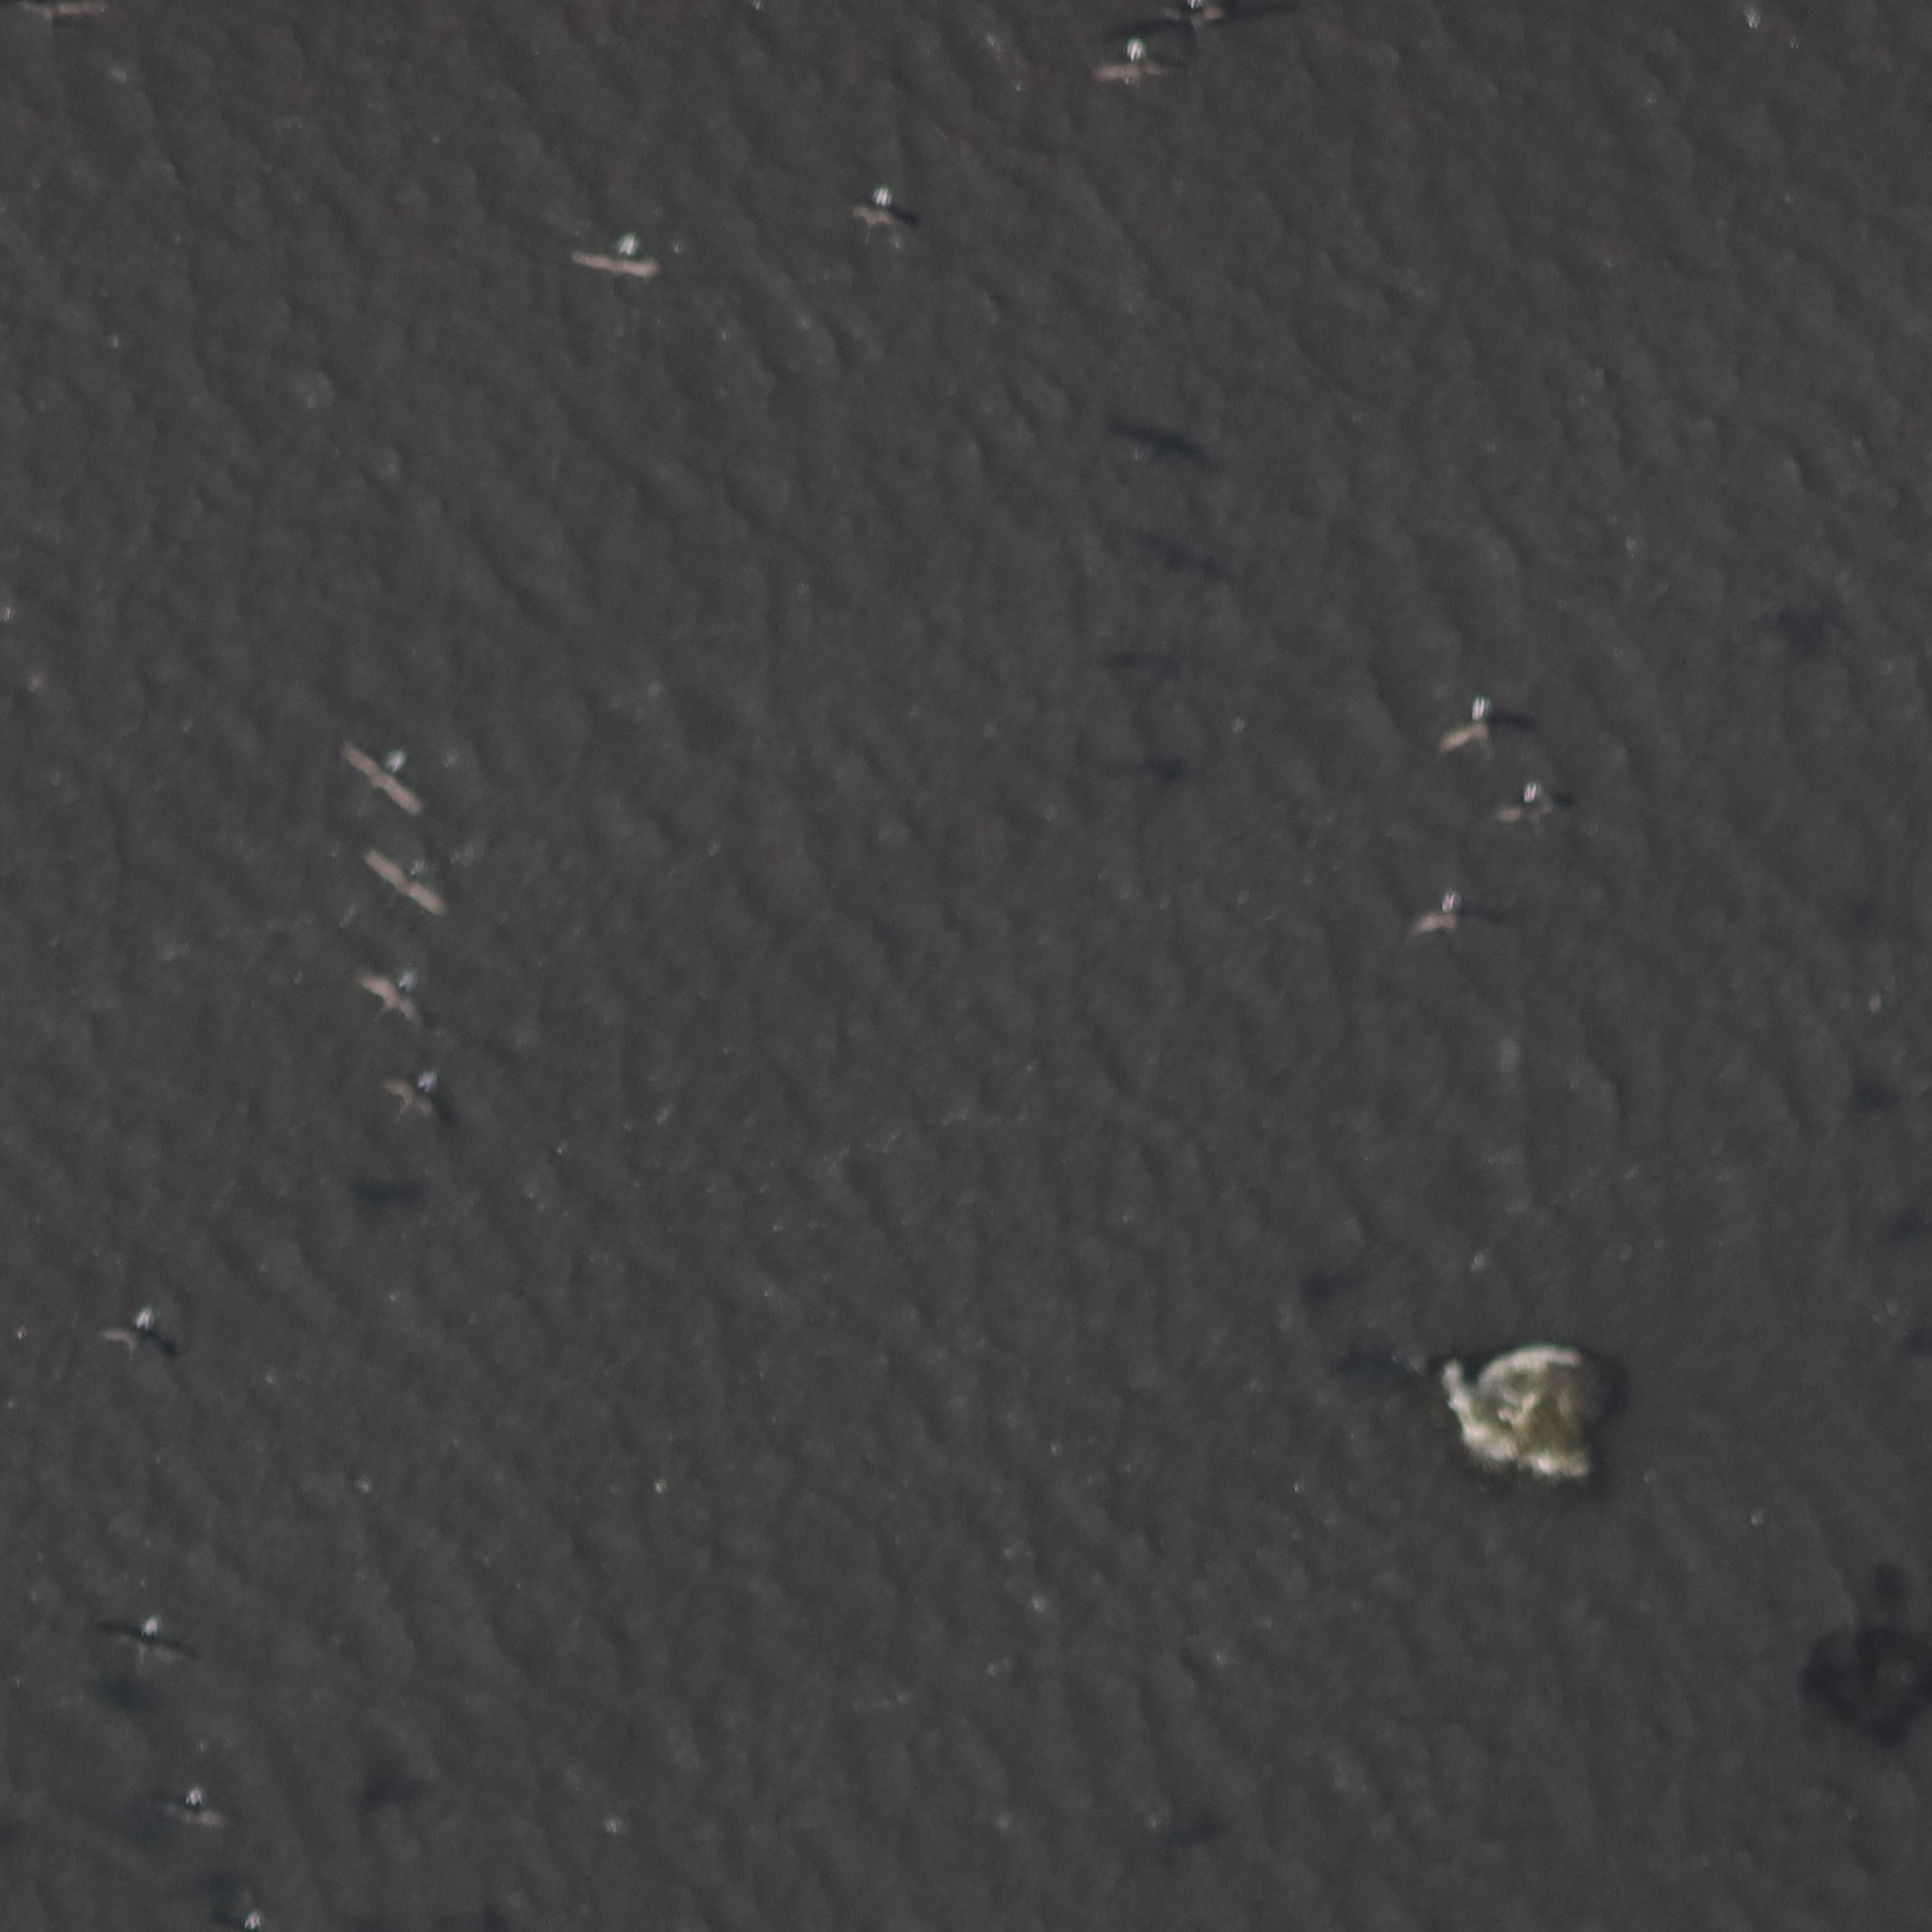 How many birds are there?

14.